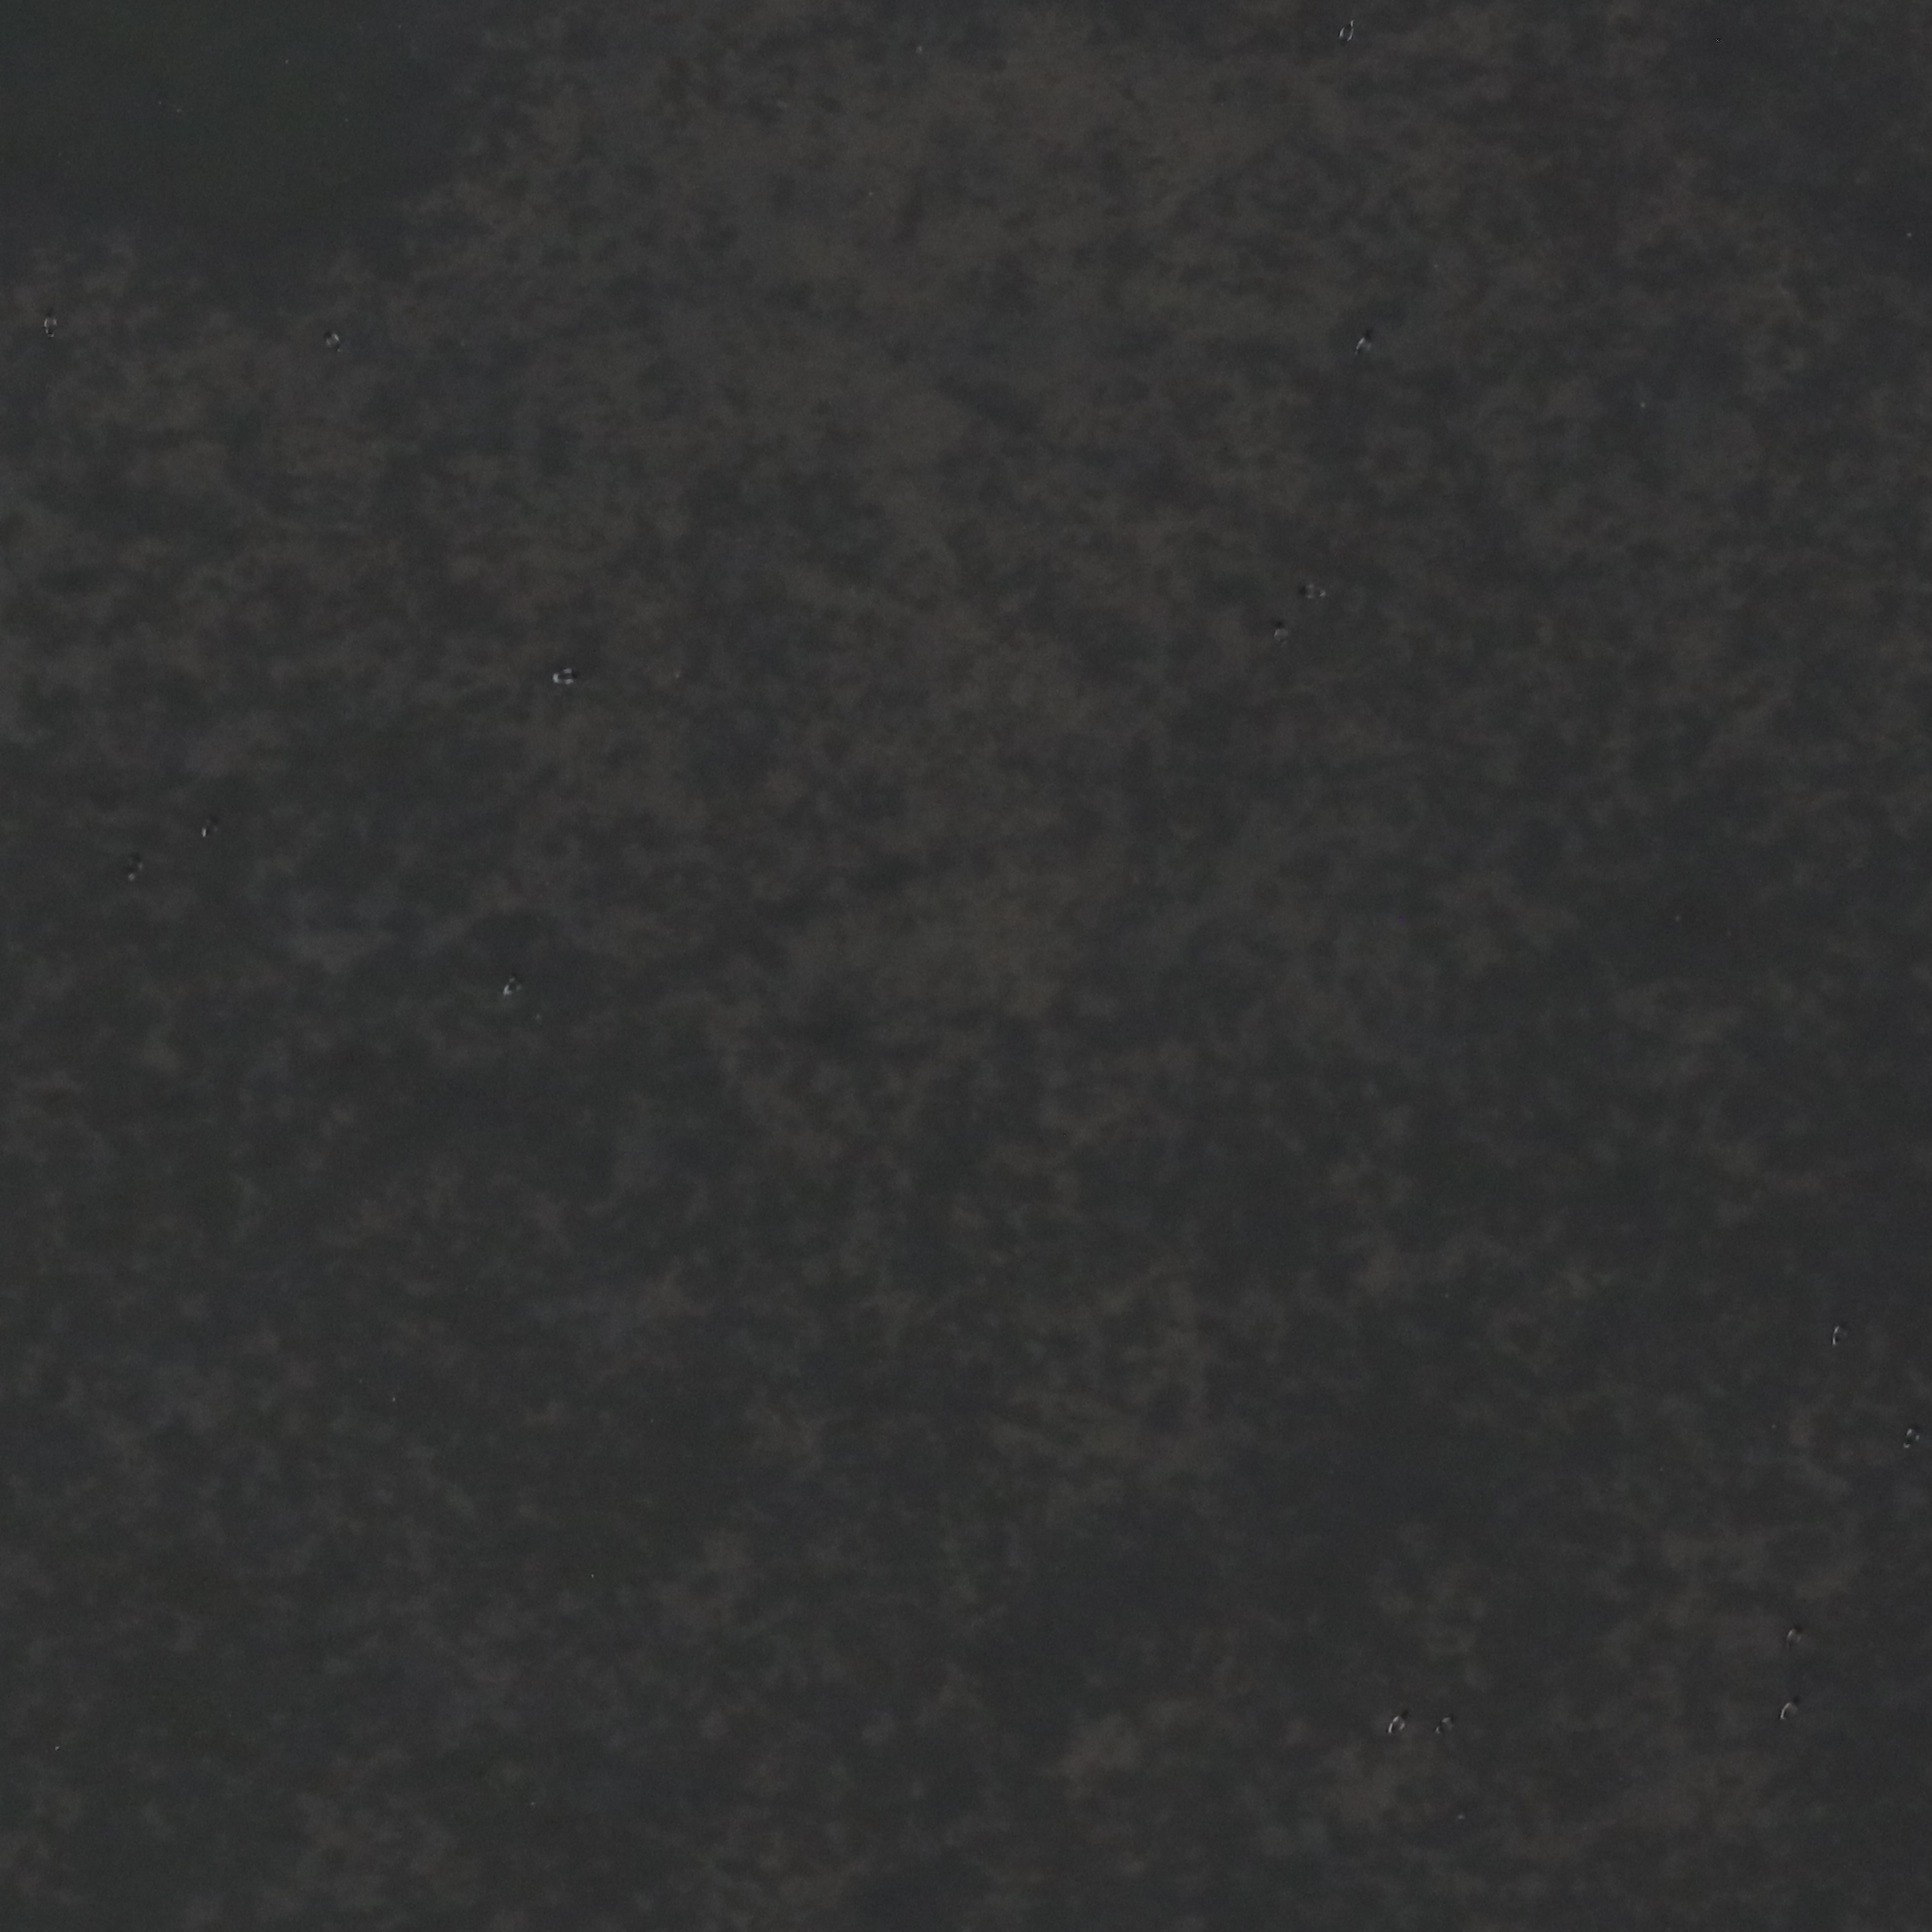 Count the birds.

16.